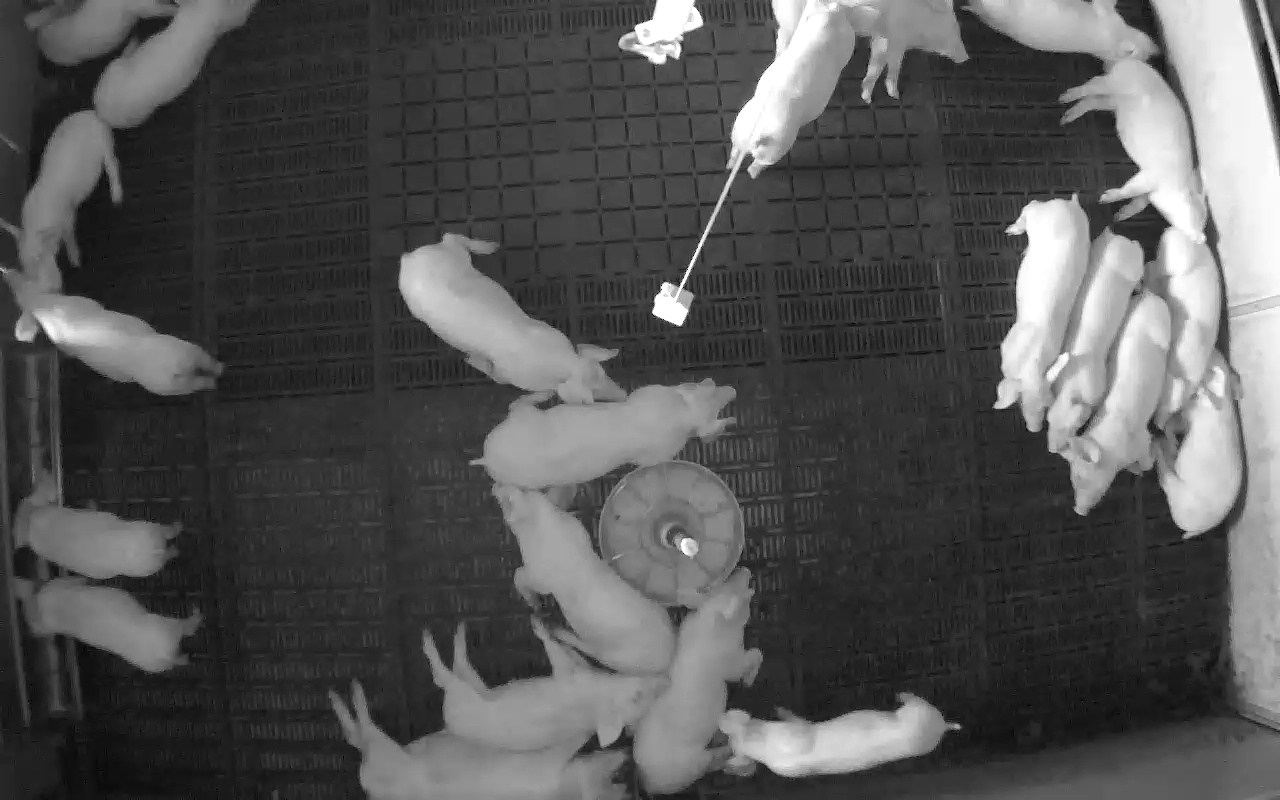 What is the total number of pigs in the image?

22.